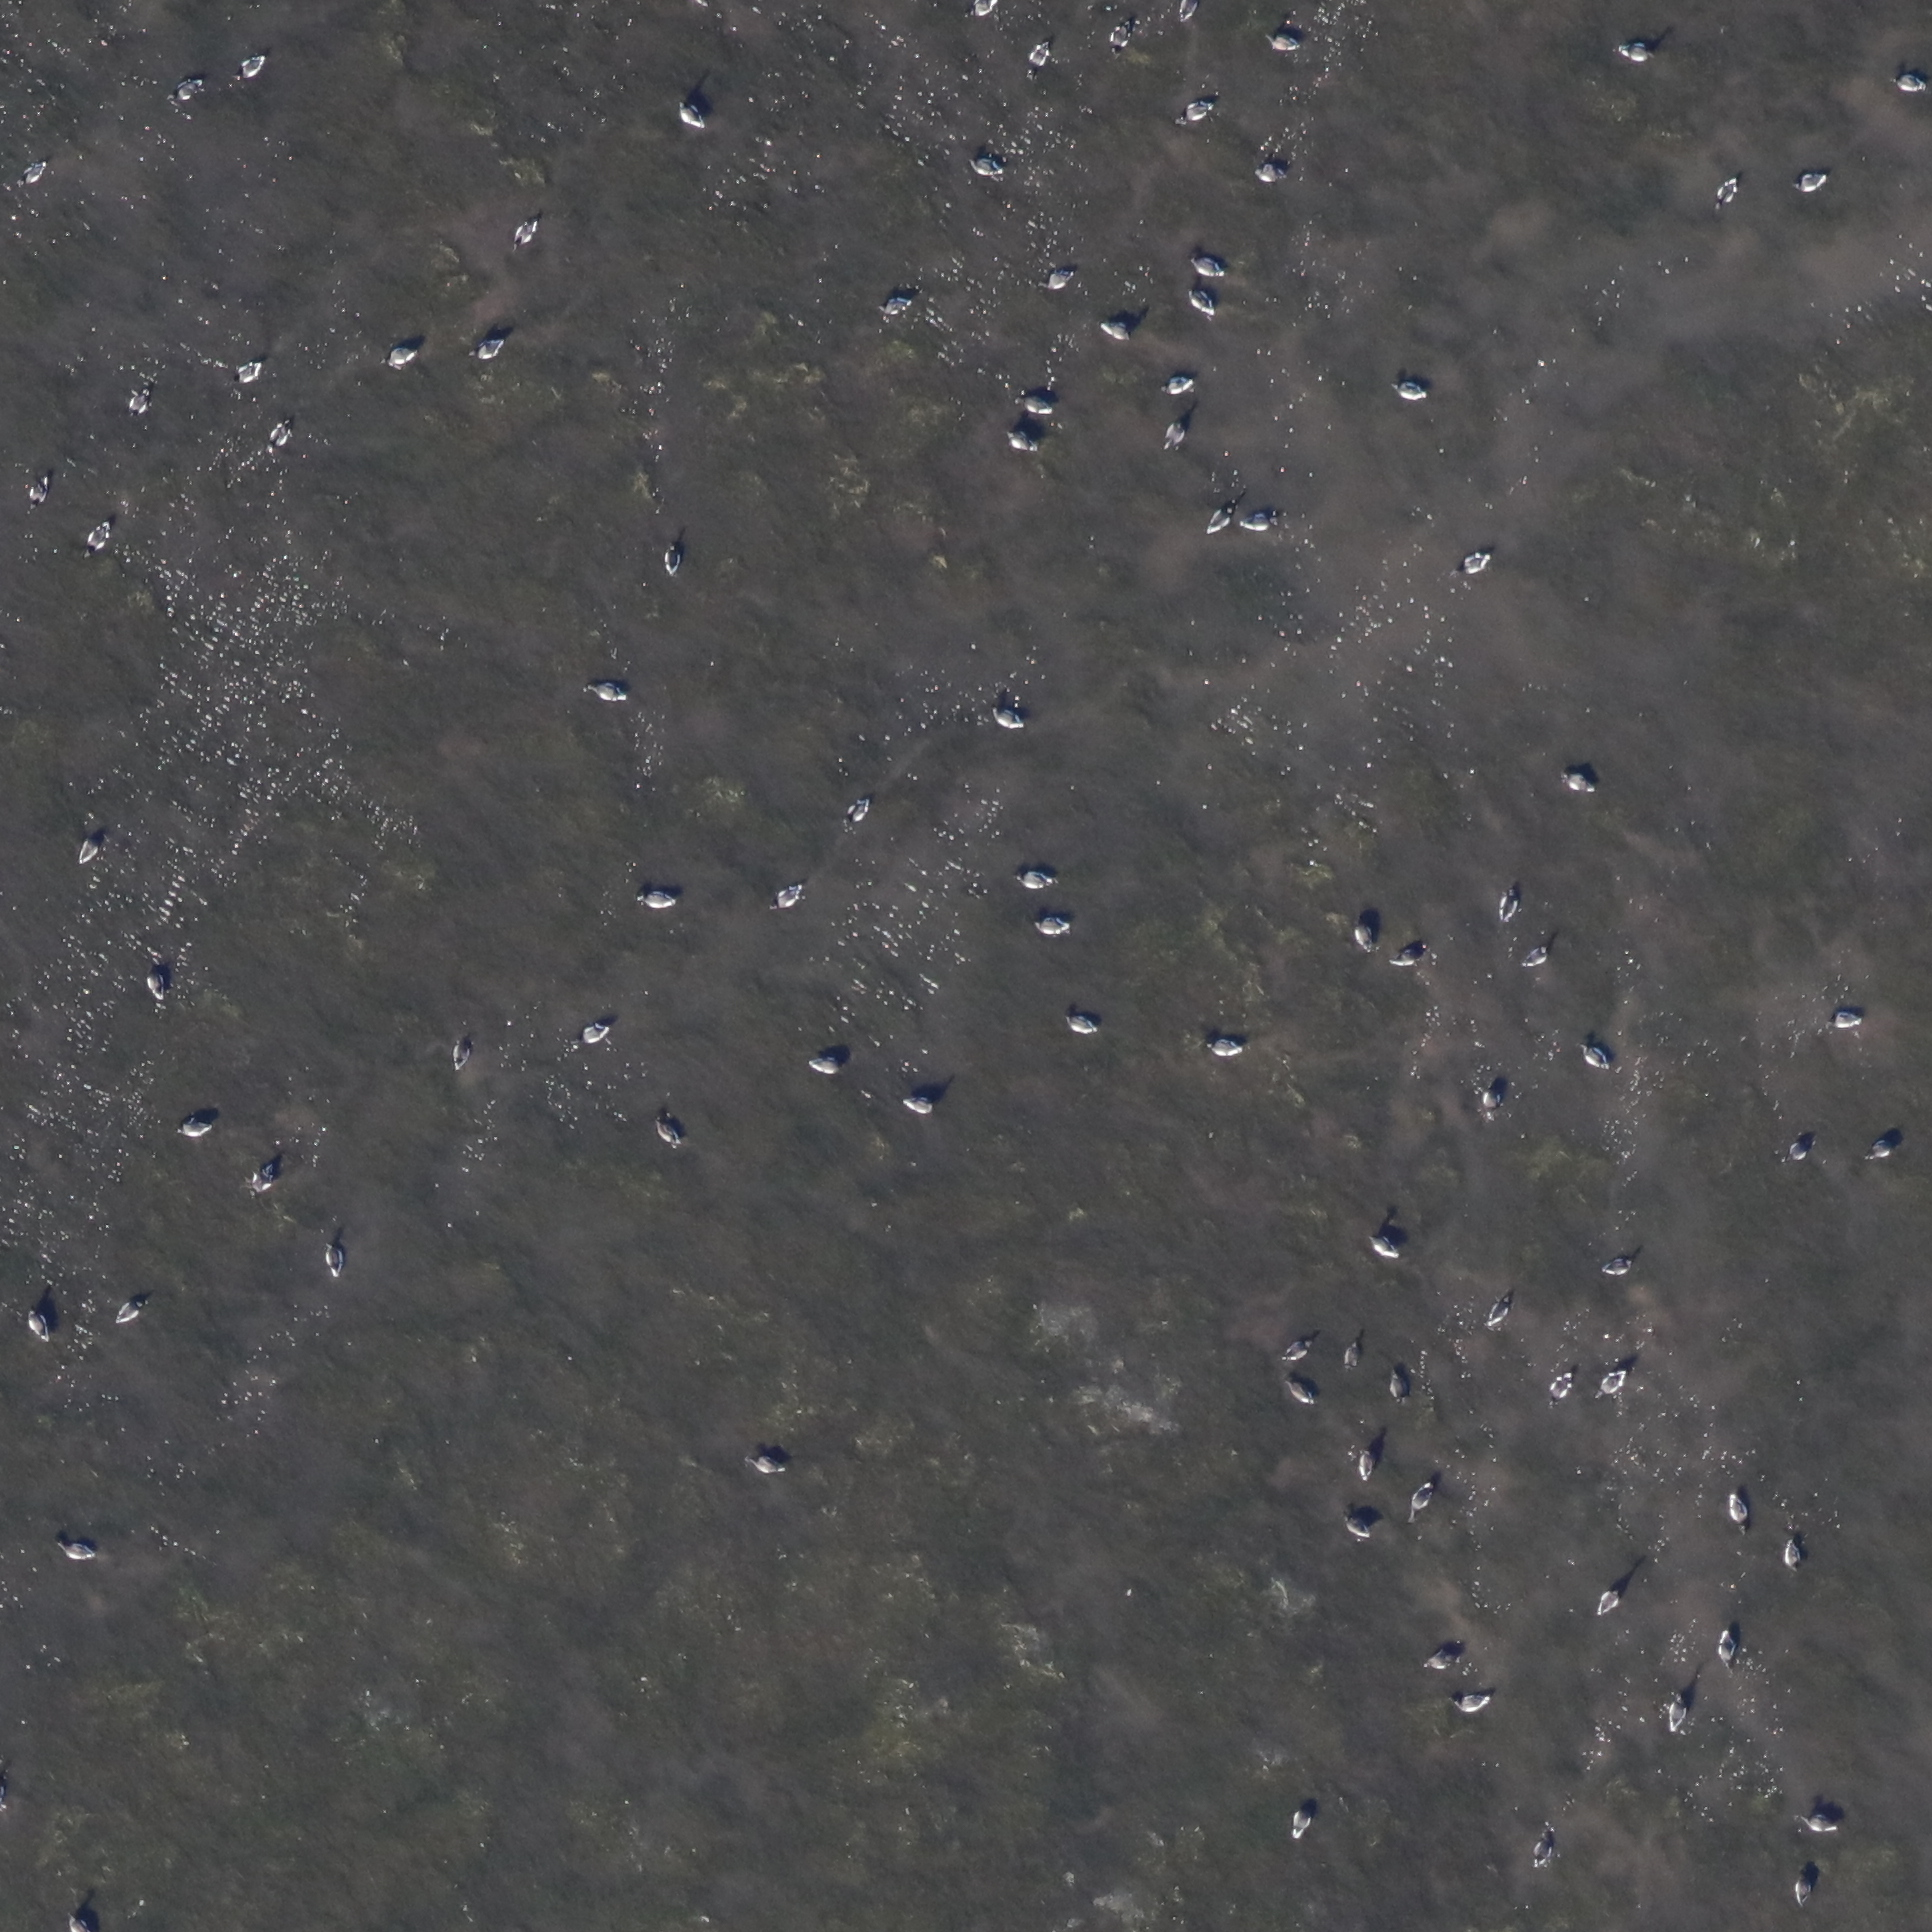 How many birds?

95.